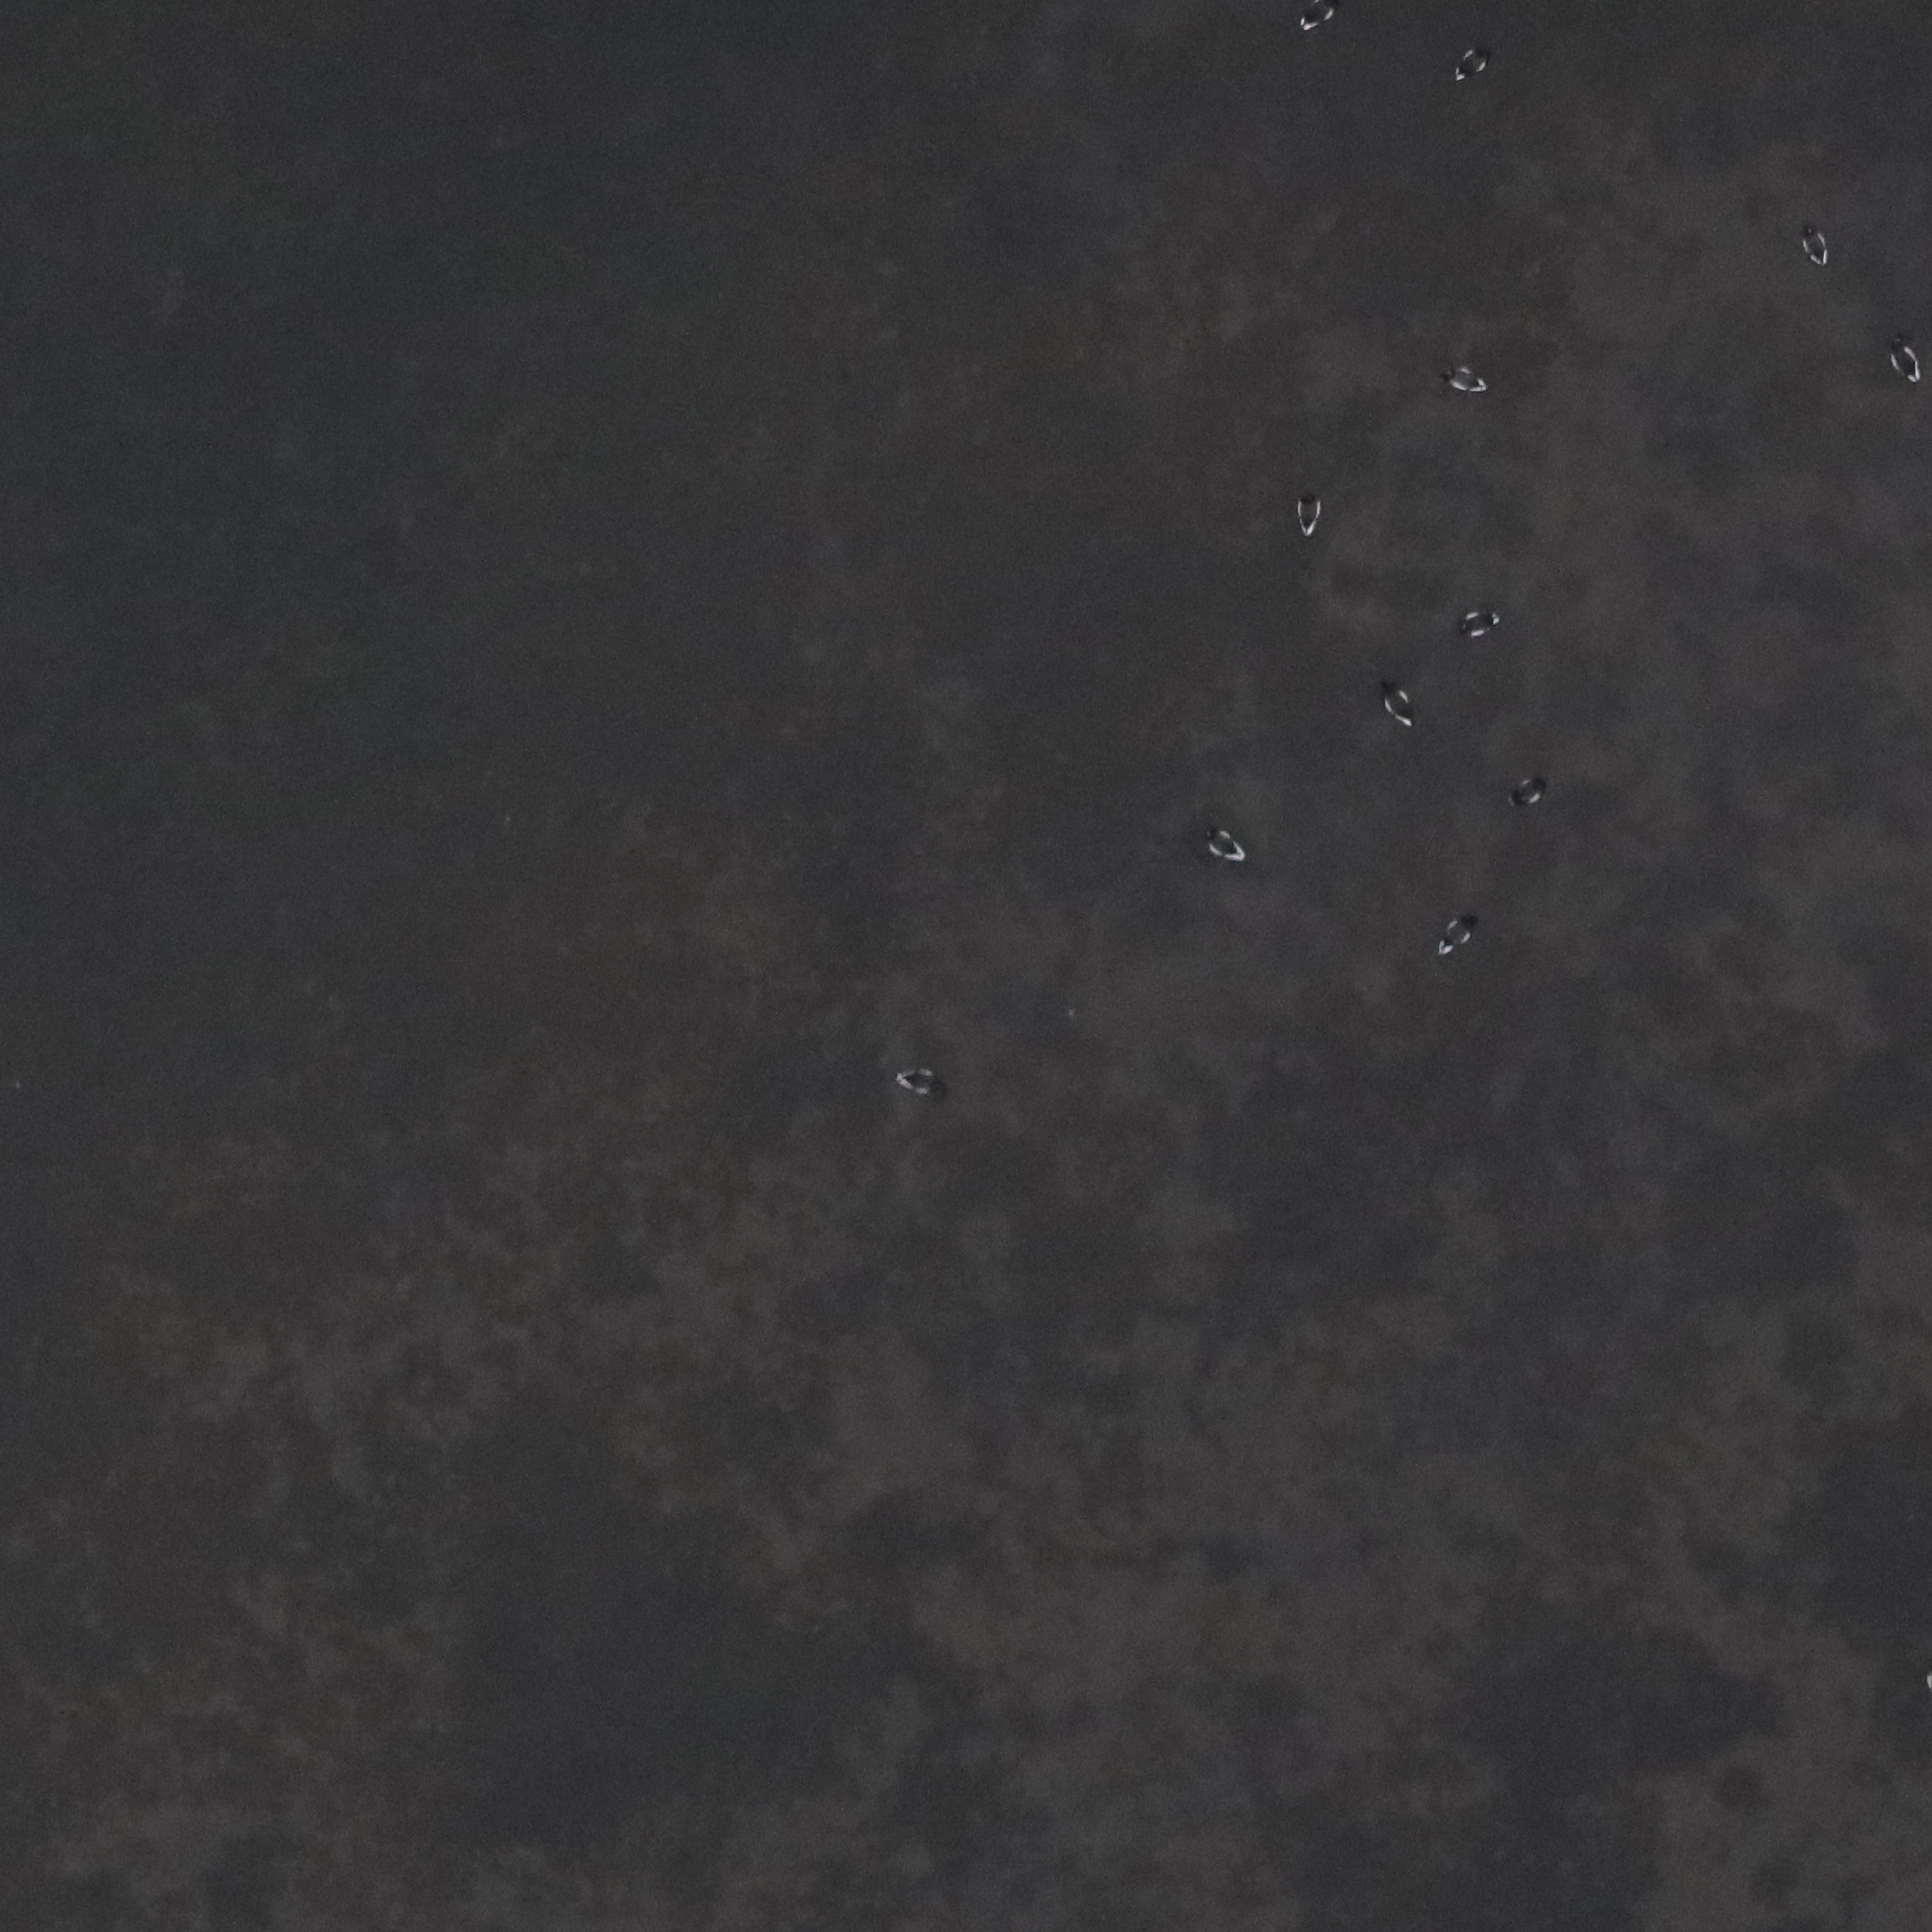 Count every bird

12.